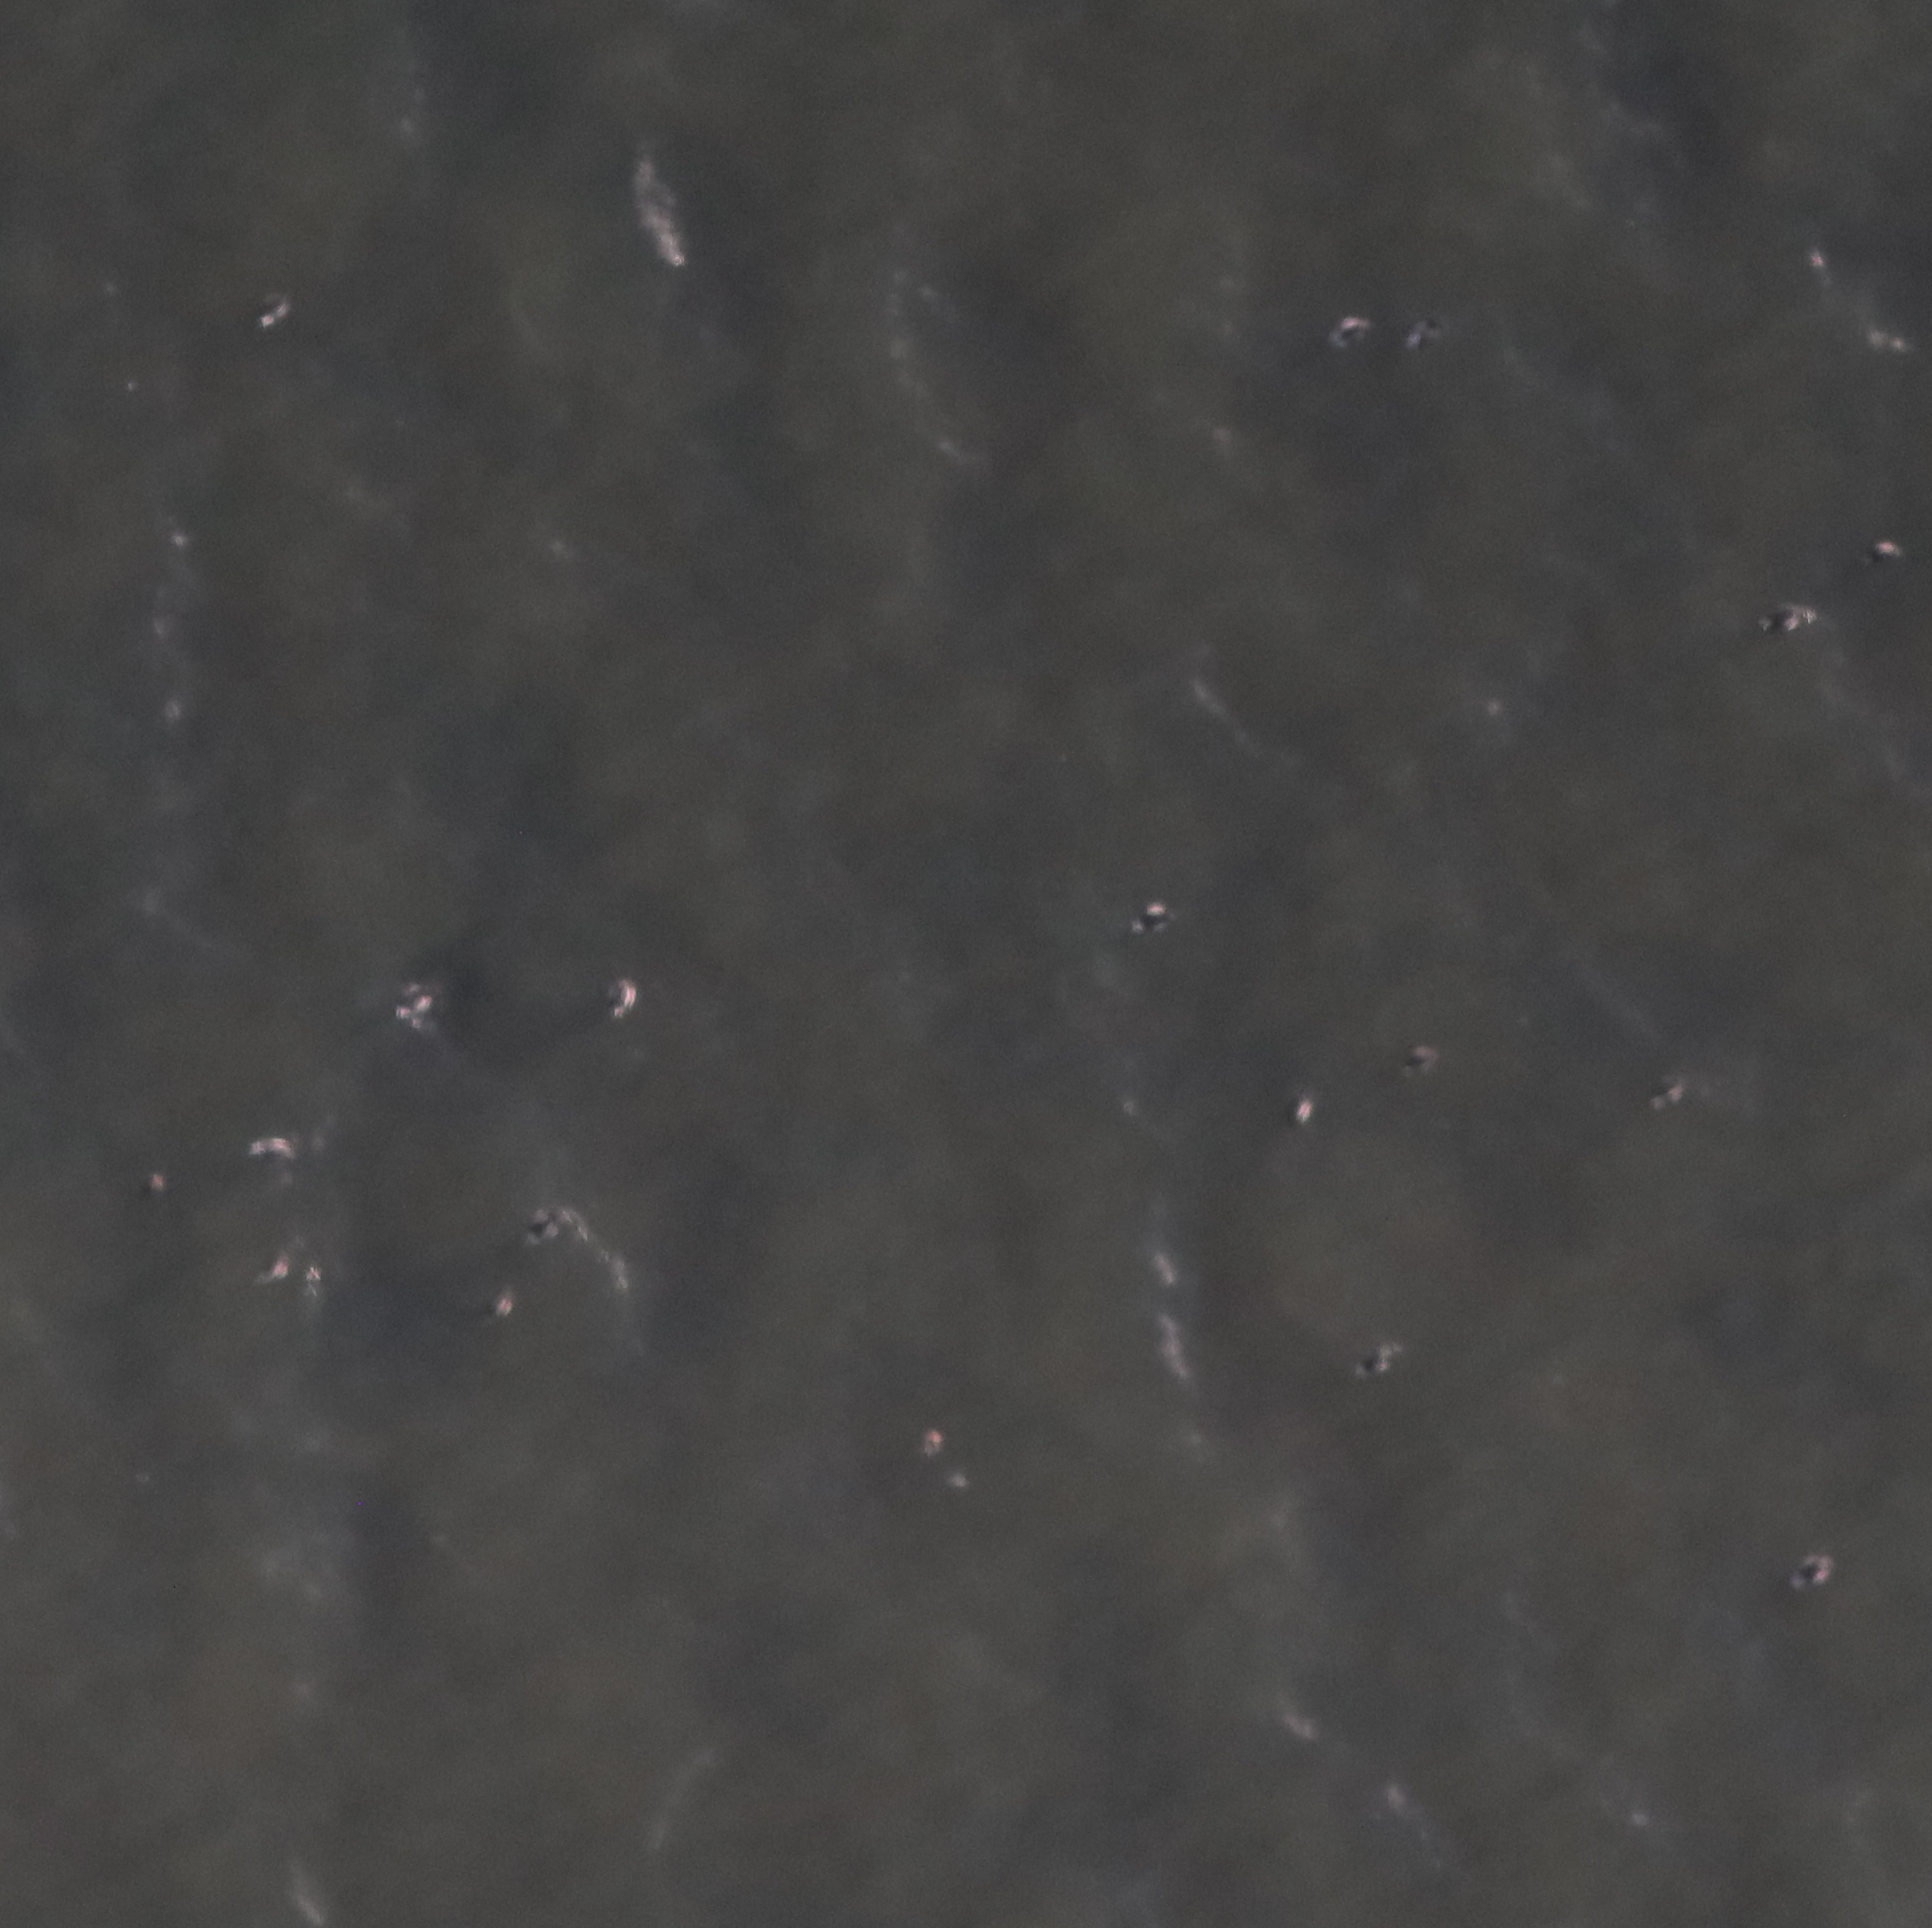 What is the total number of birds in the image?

19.